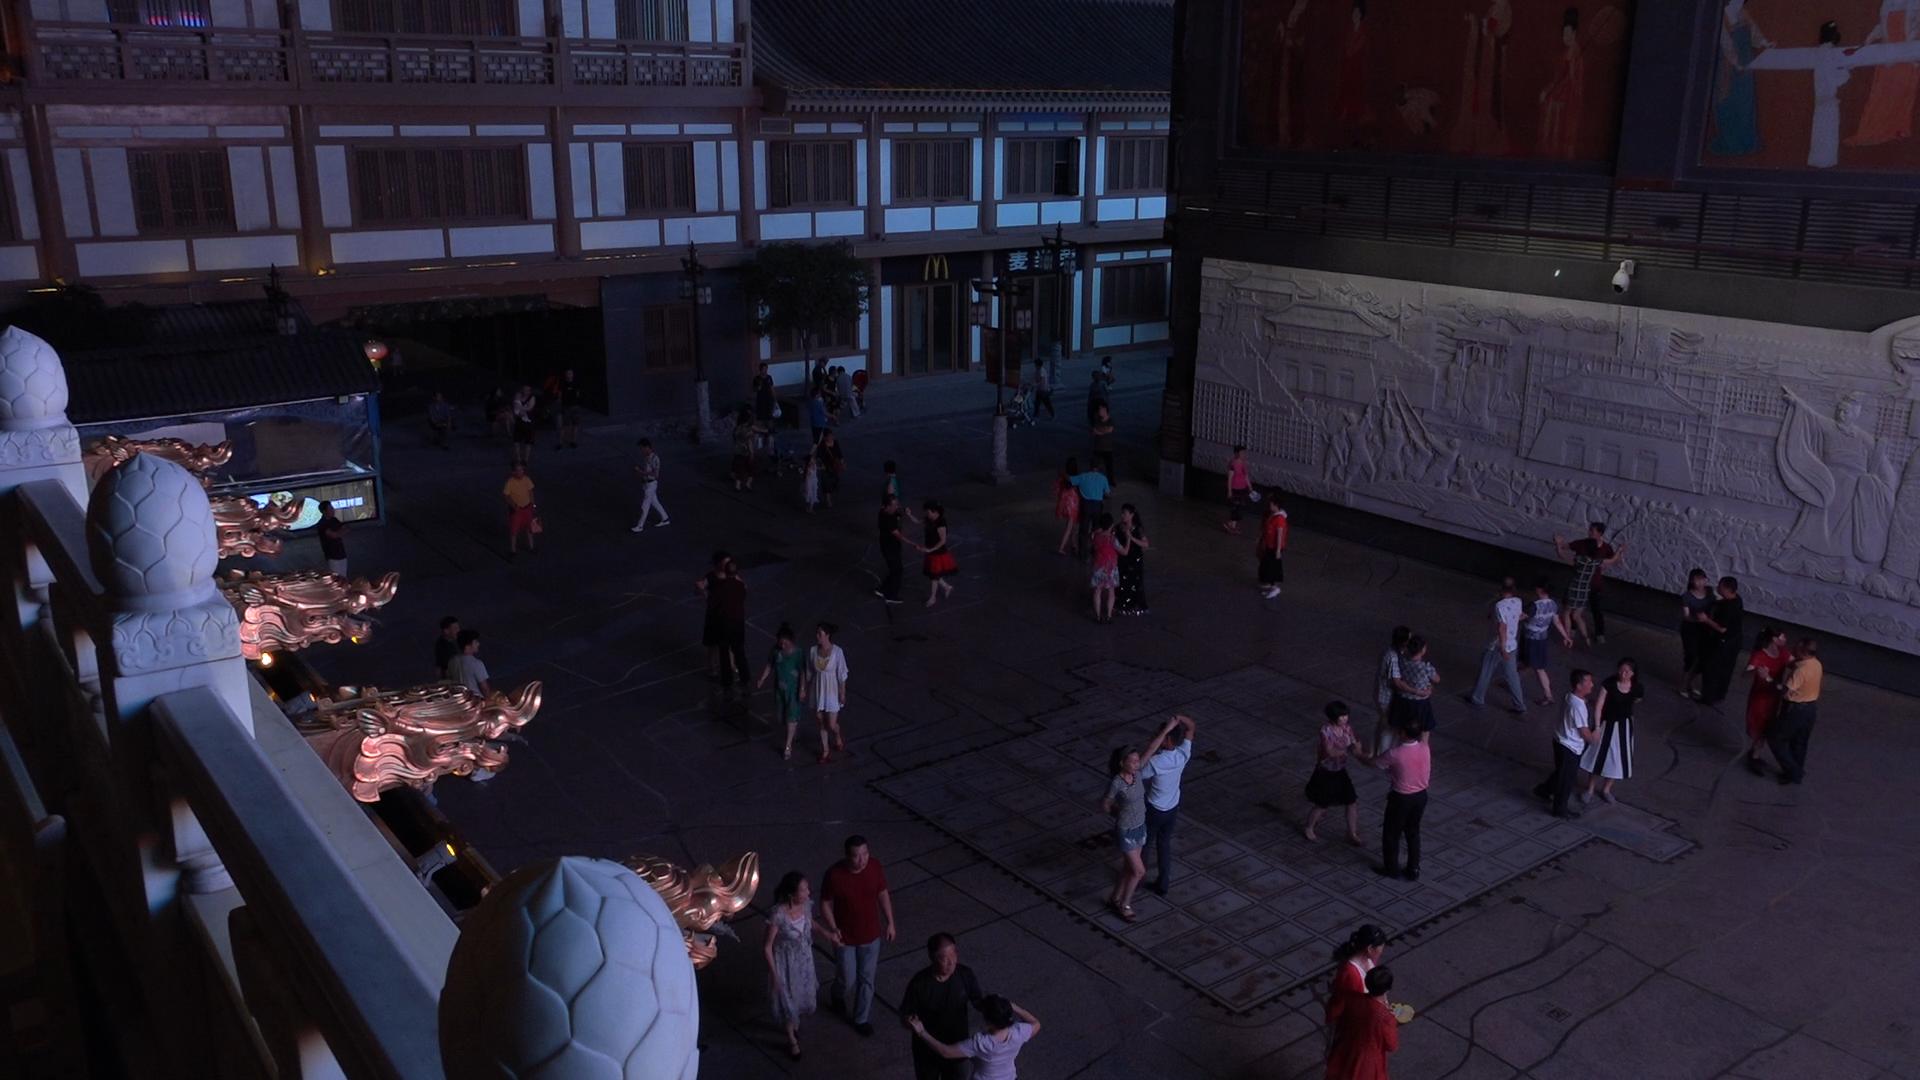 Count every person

58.